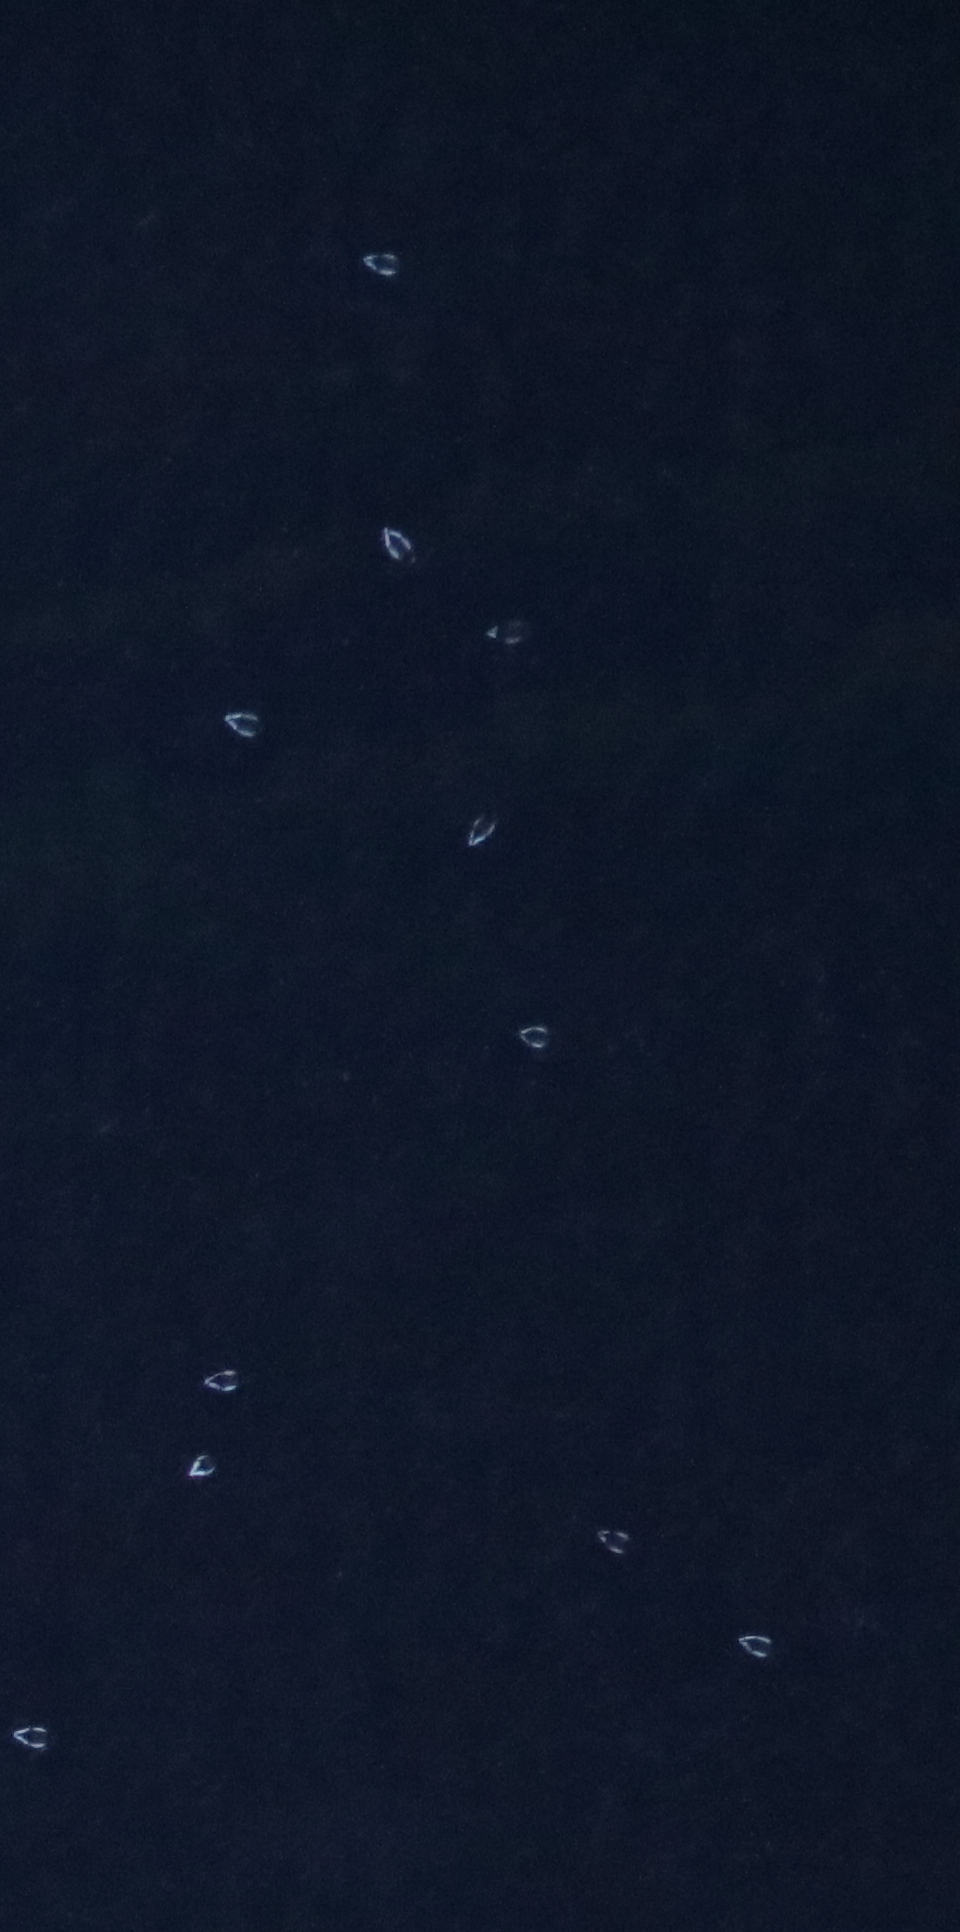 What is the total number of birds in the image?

12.